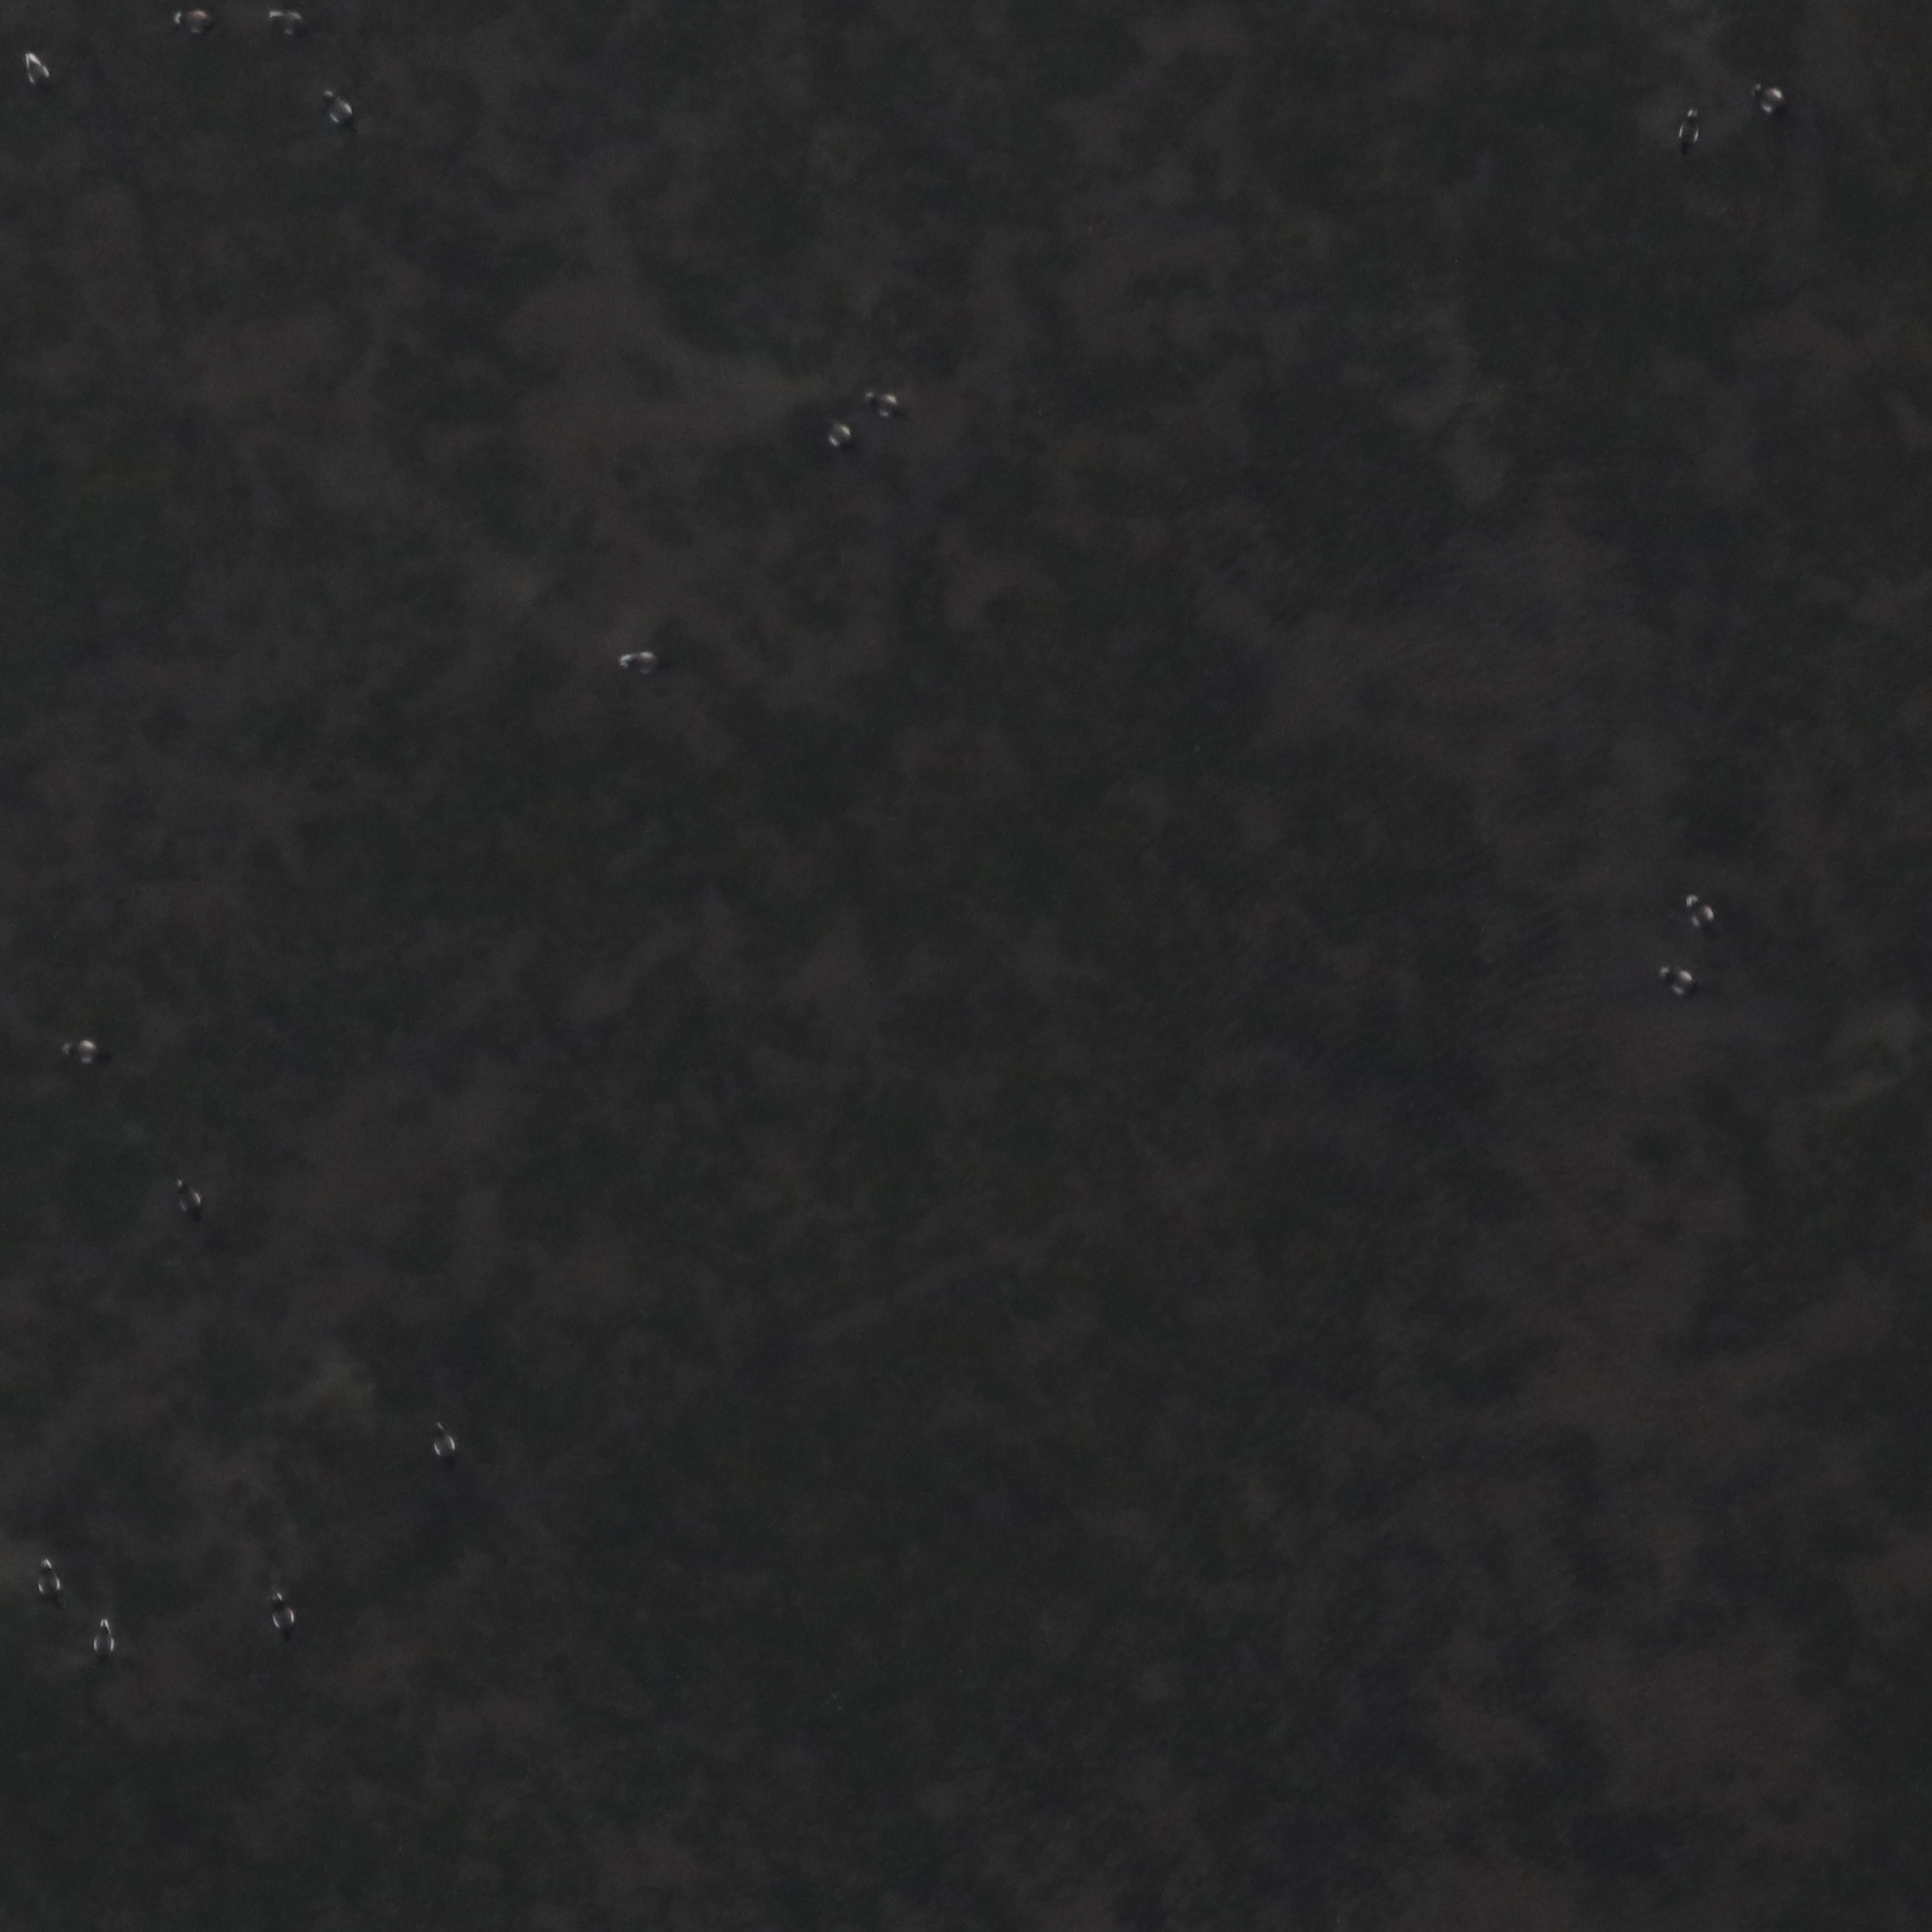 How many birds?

17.